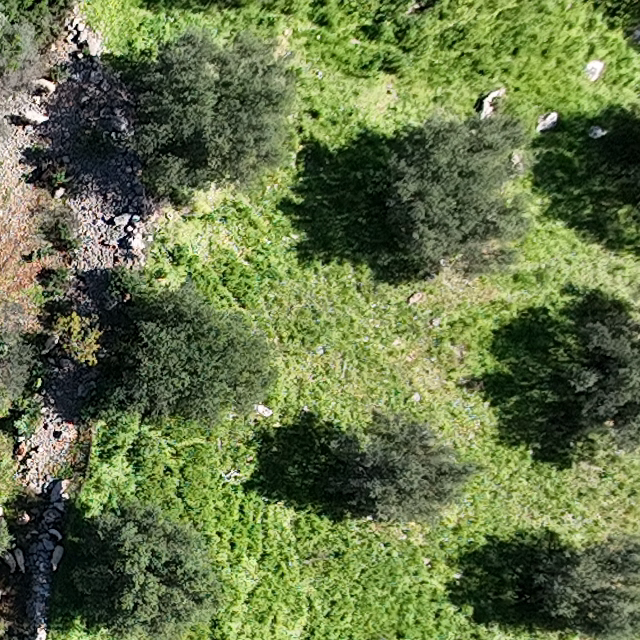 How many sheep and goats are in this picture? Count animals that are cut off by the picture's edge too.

14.